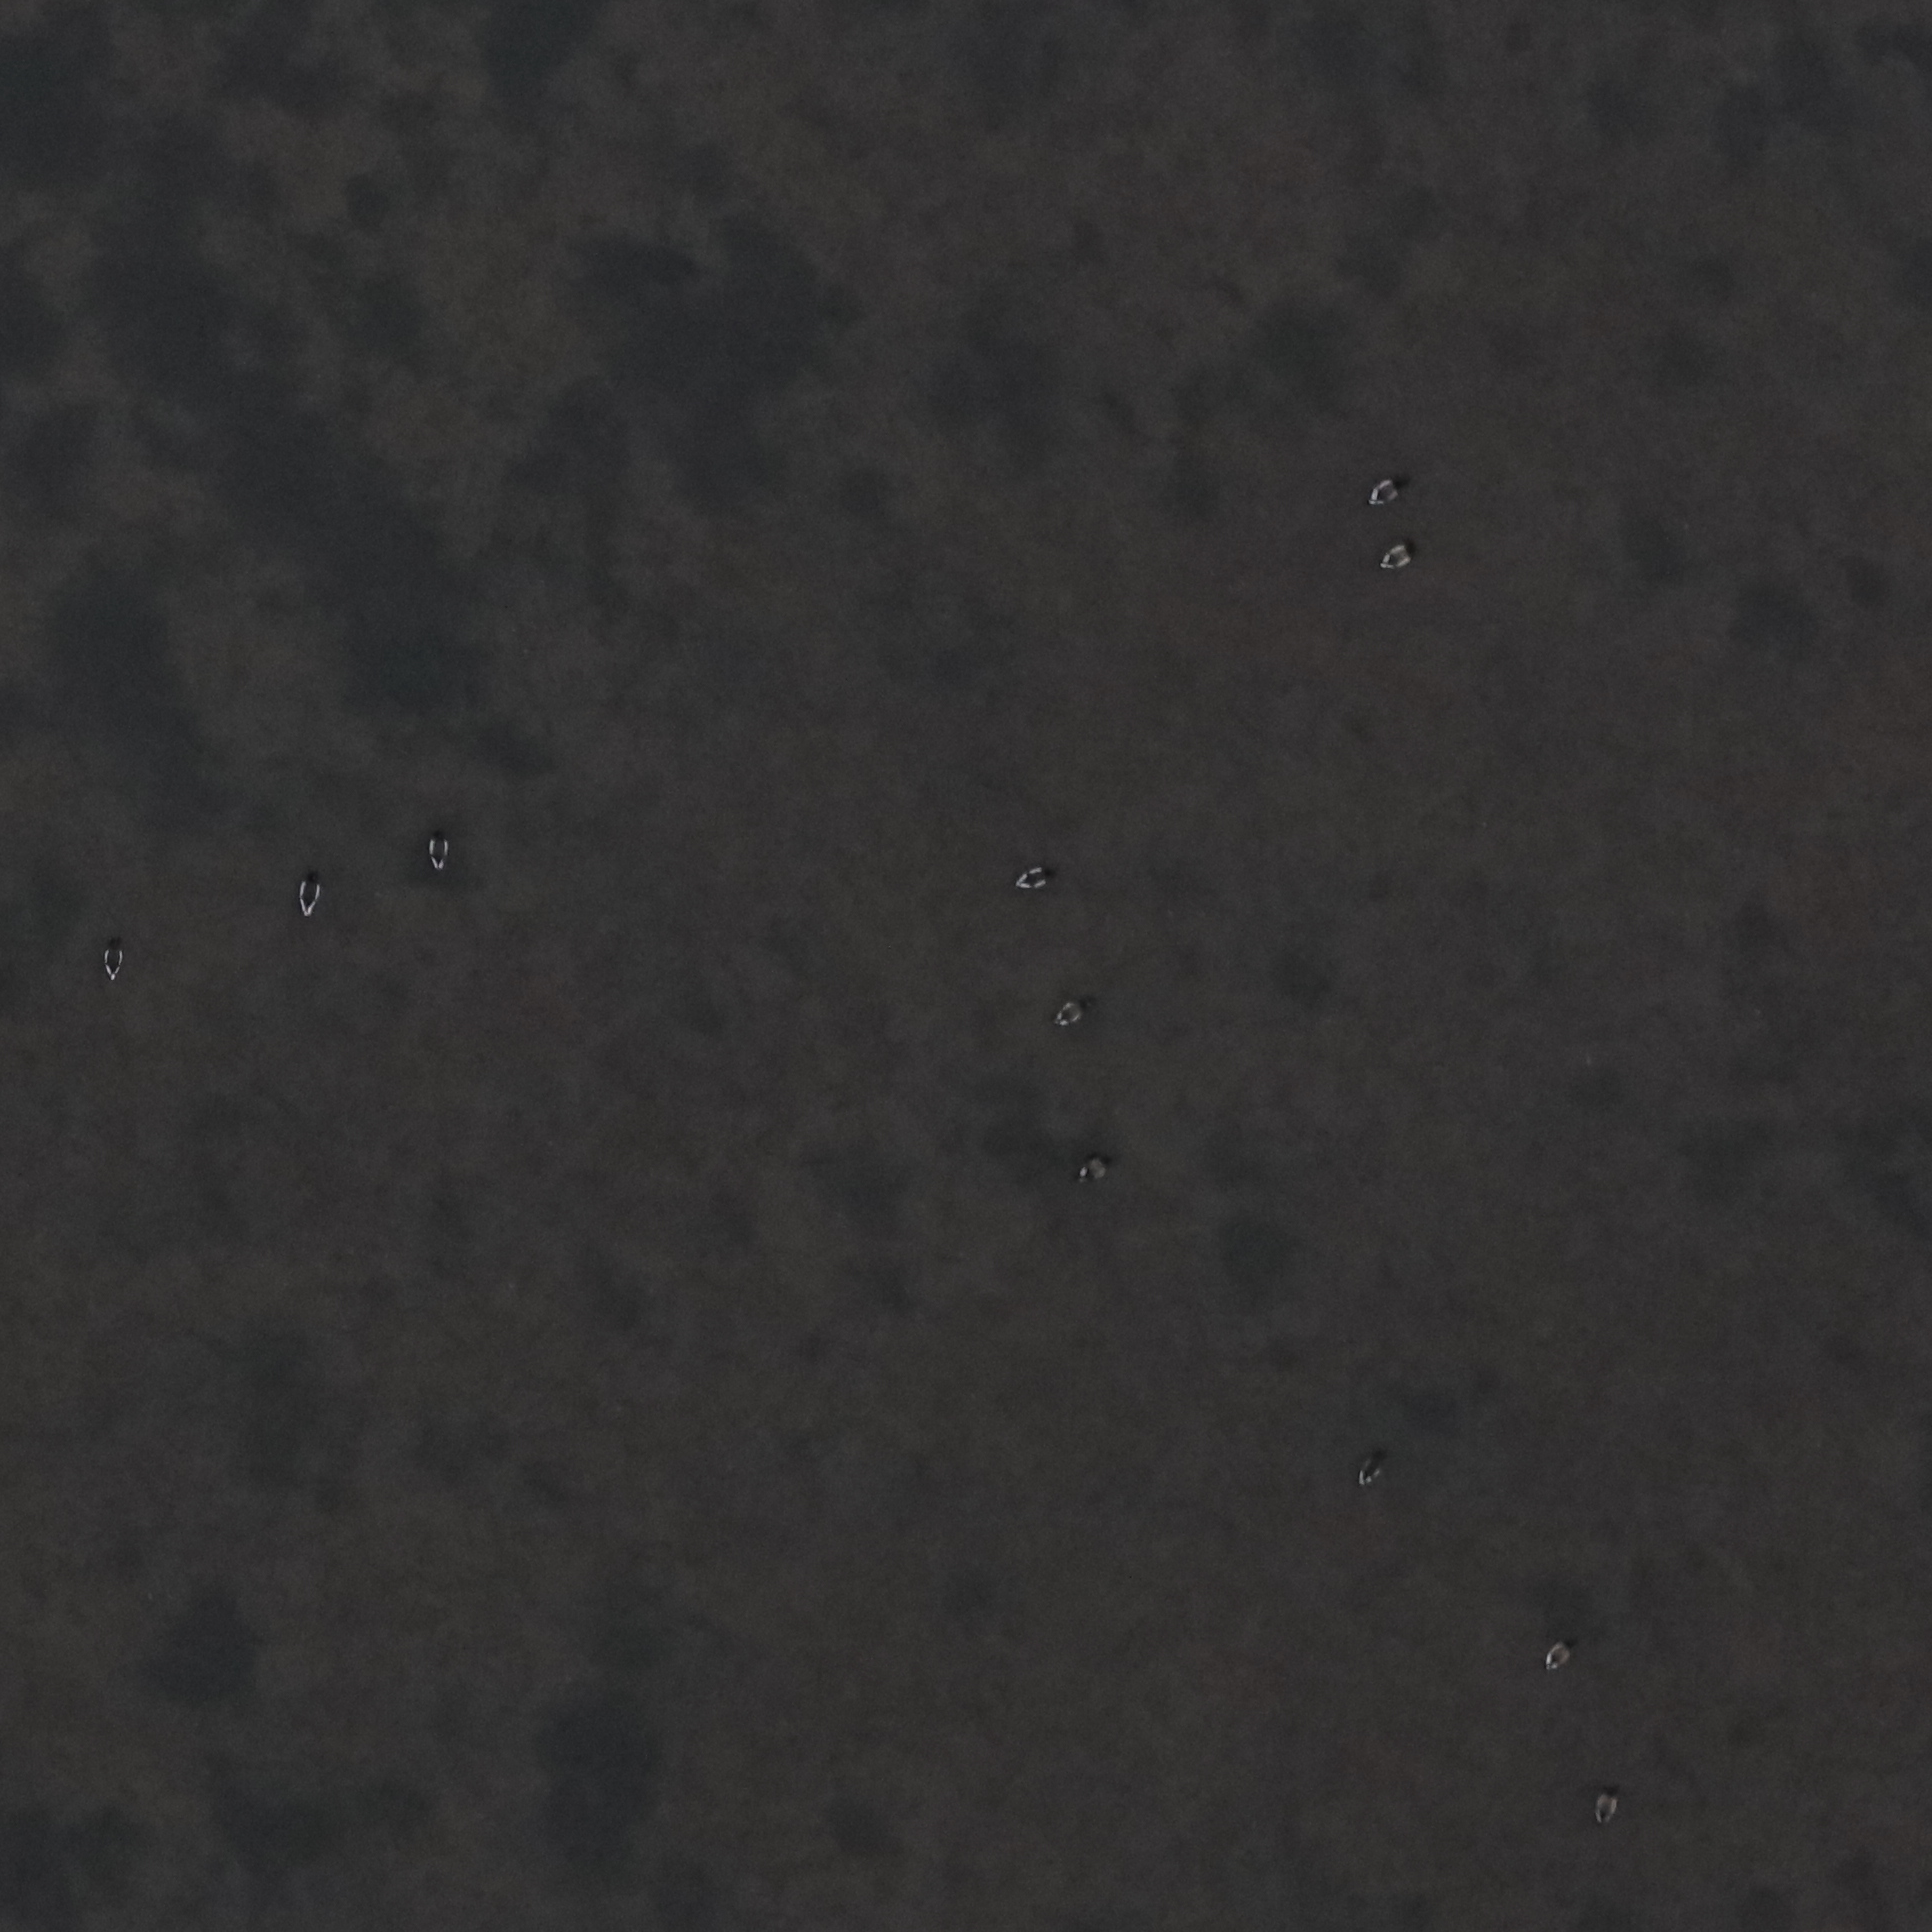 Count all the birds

11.